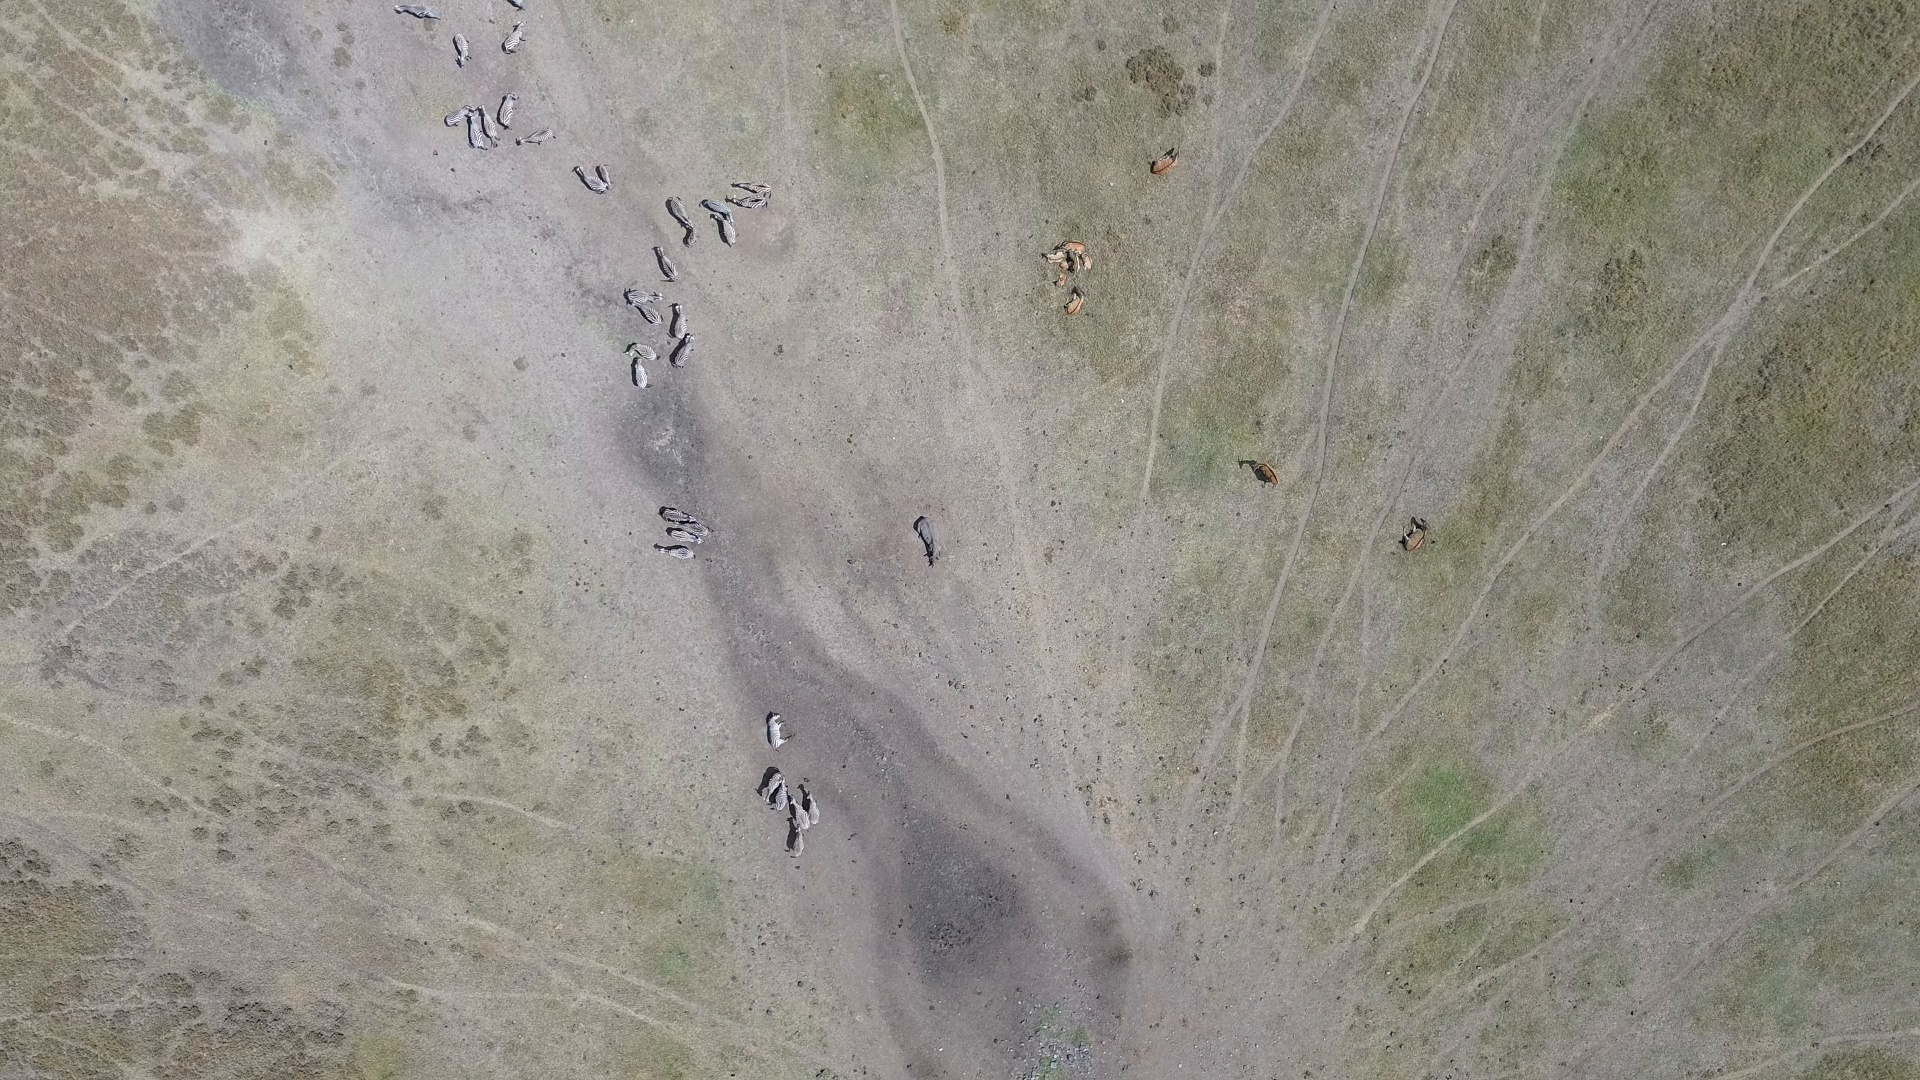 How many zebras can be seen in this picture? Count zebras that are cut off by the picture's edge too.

35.